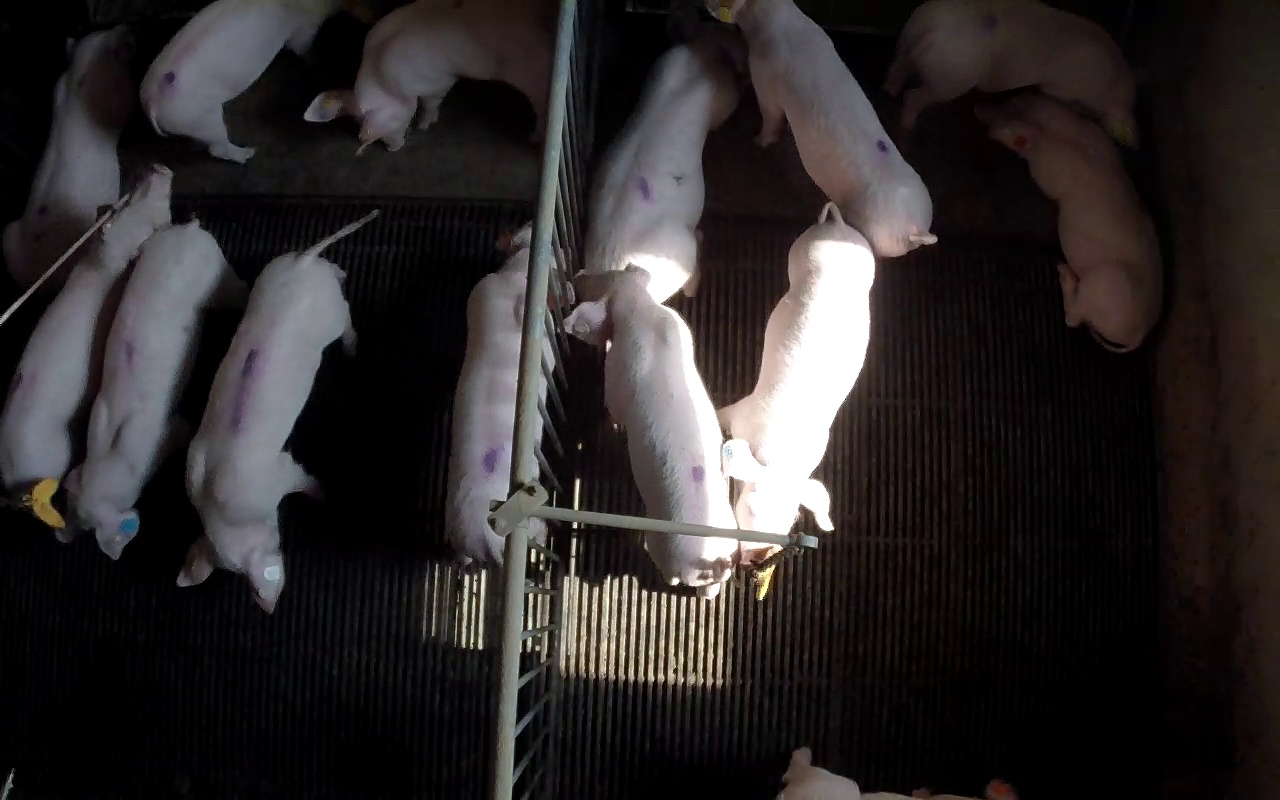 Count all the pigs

13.